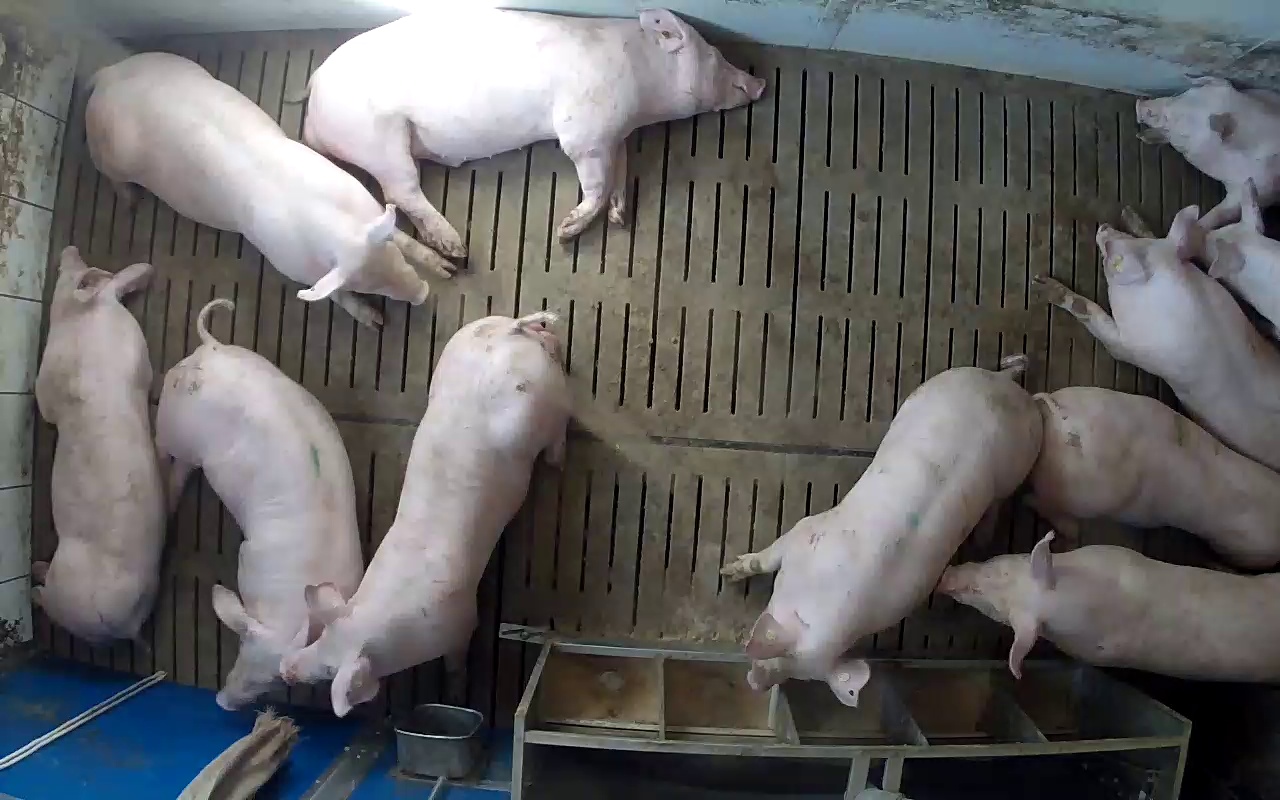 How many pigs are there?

11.